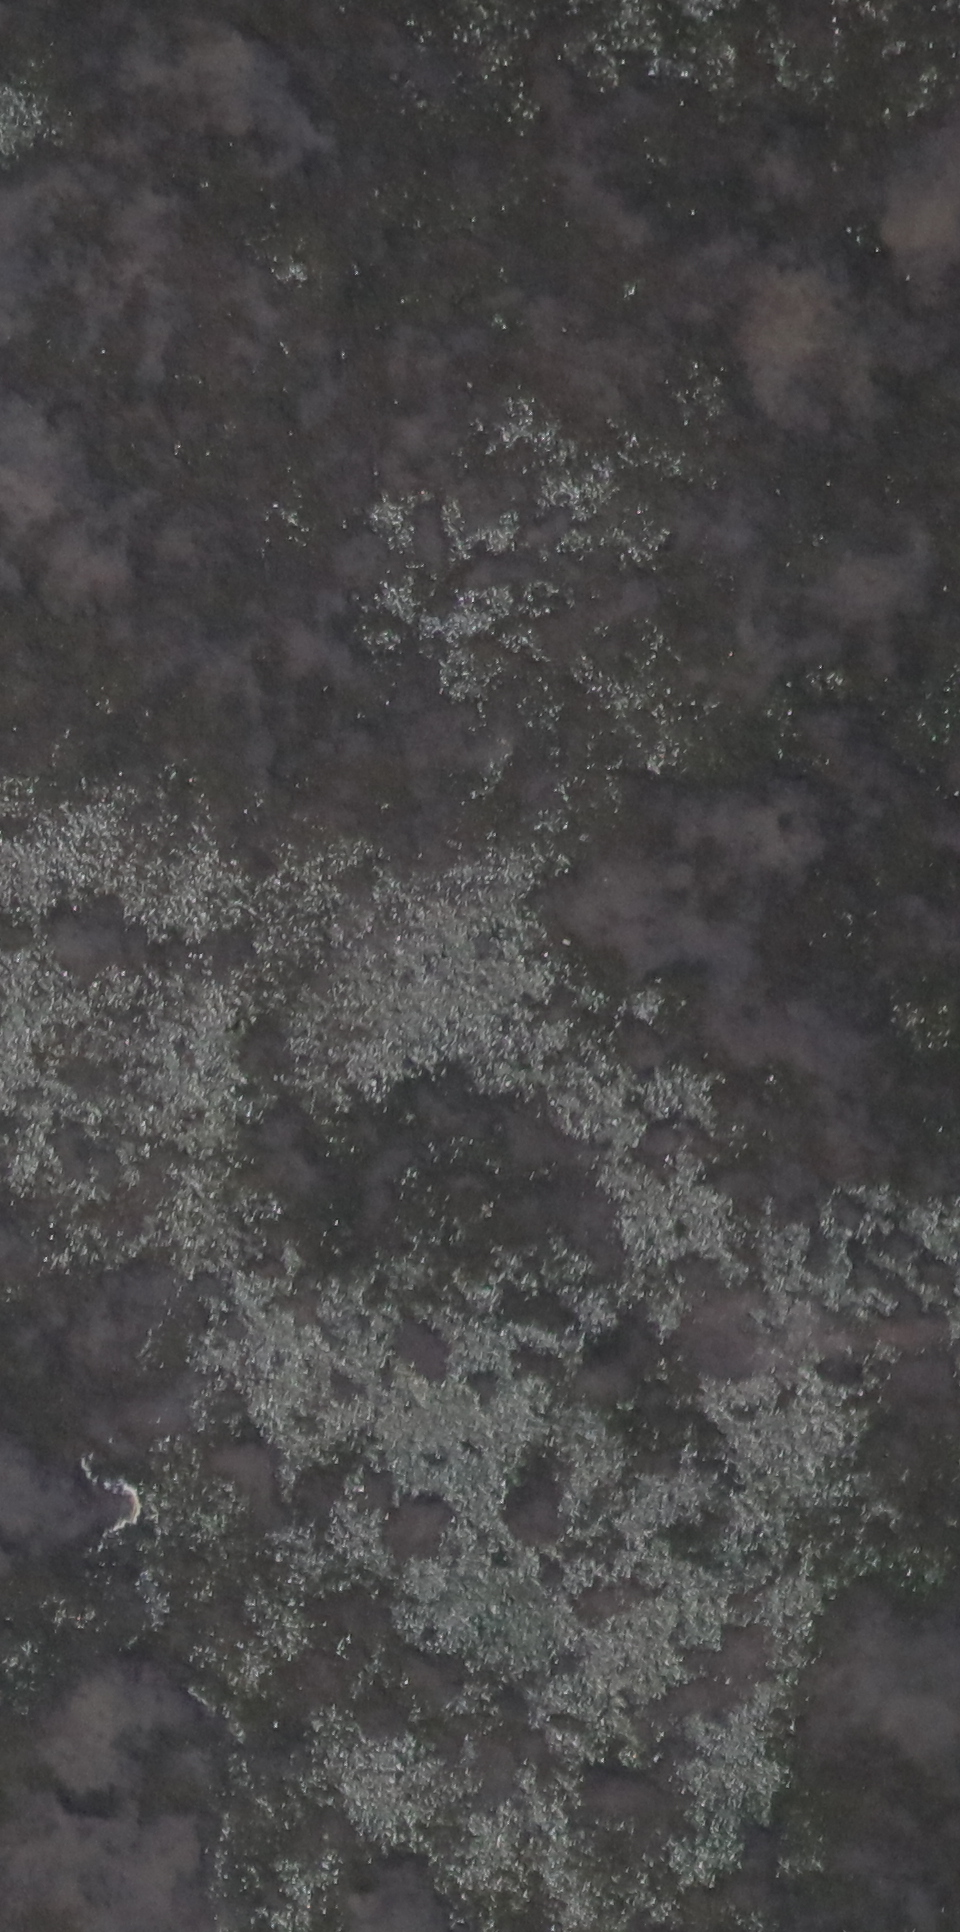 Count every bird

0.